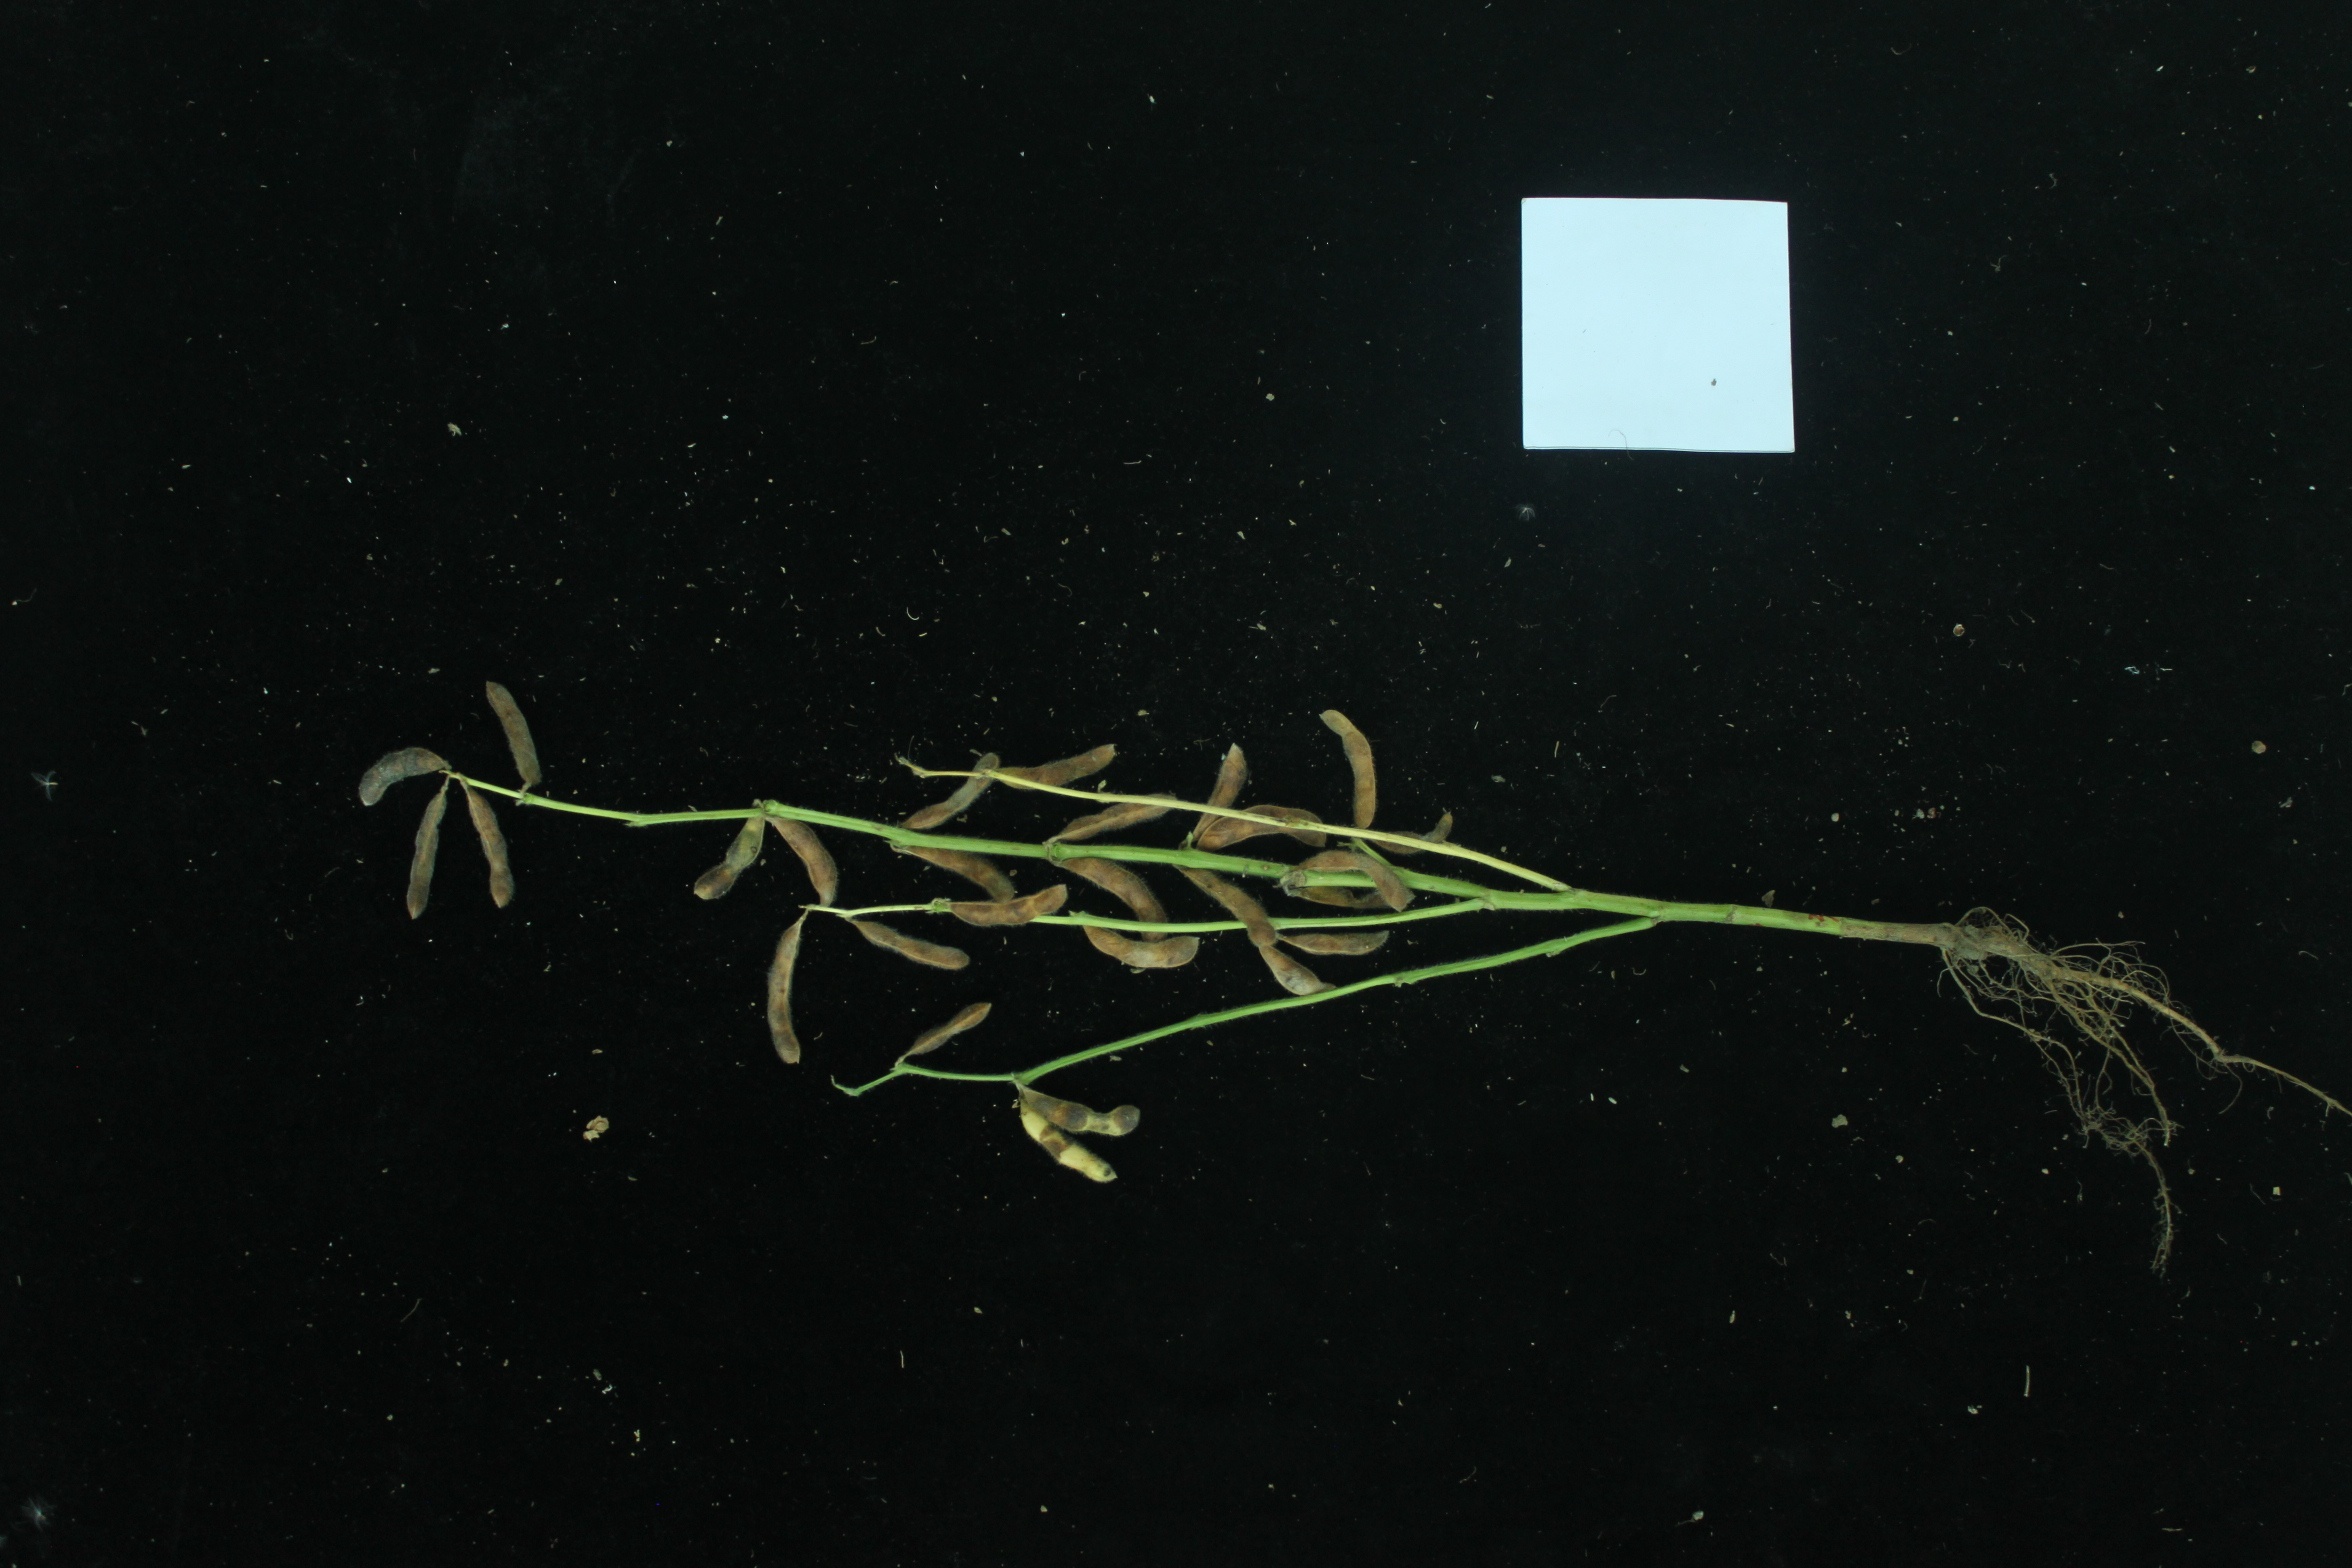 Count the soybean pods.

26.